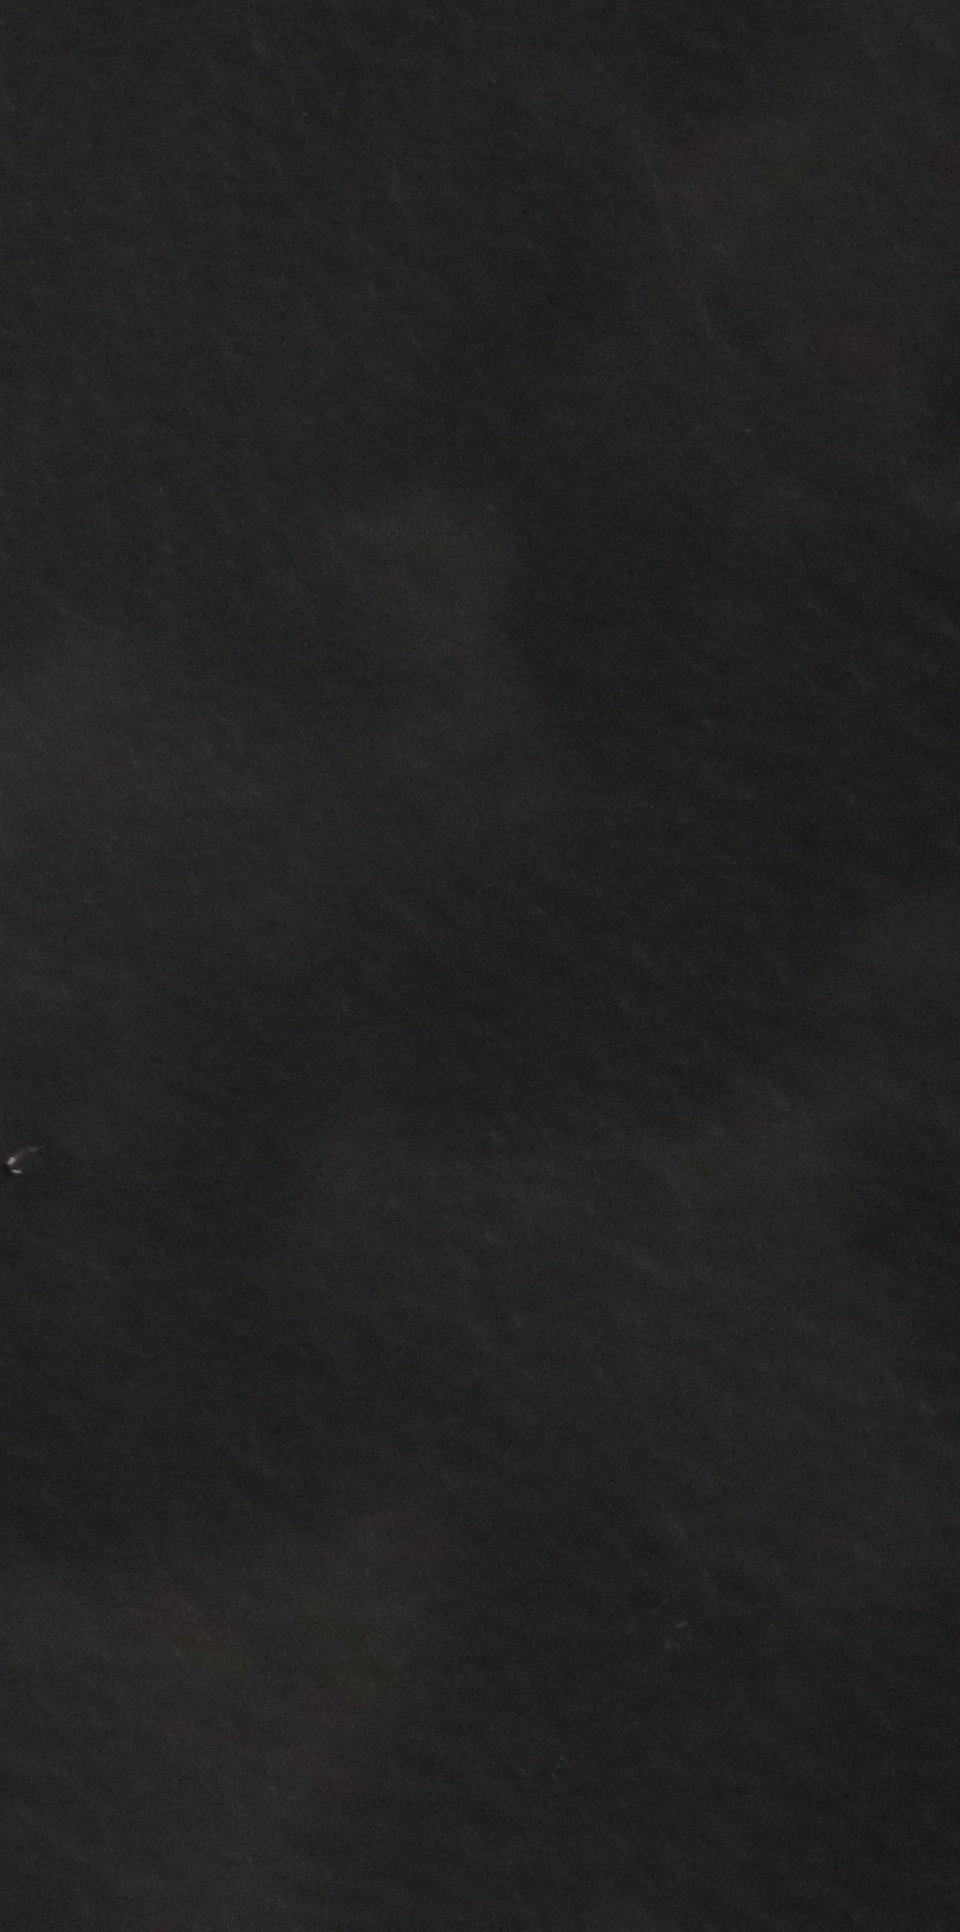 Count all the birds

1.